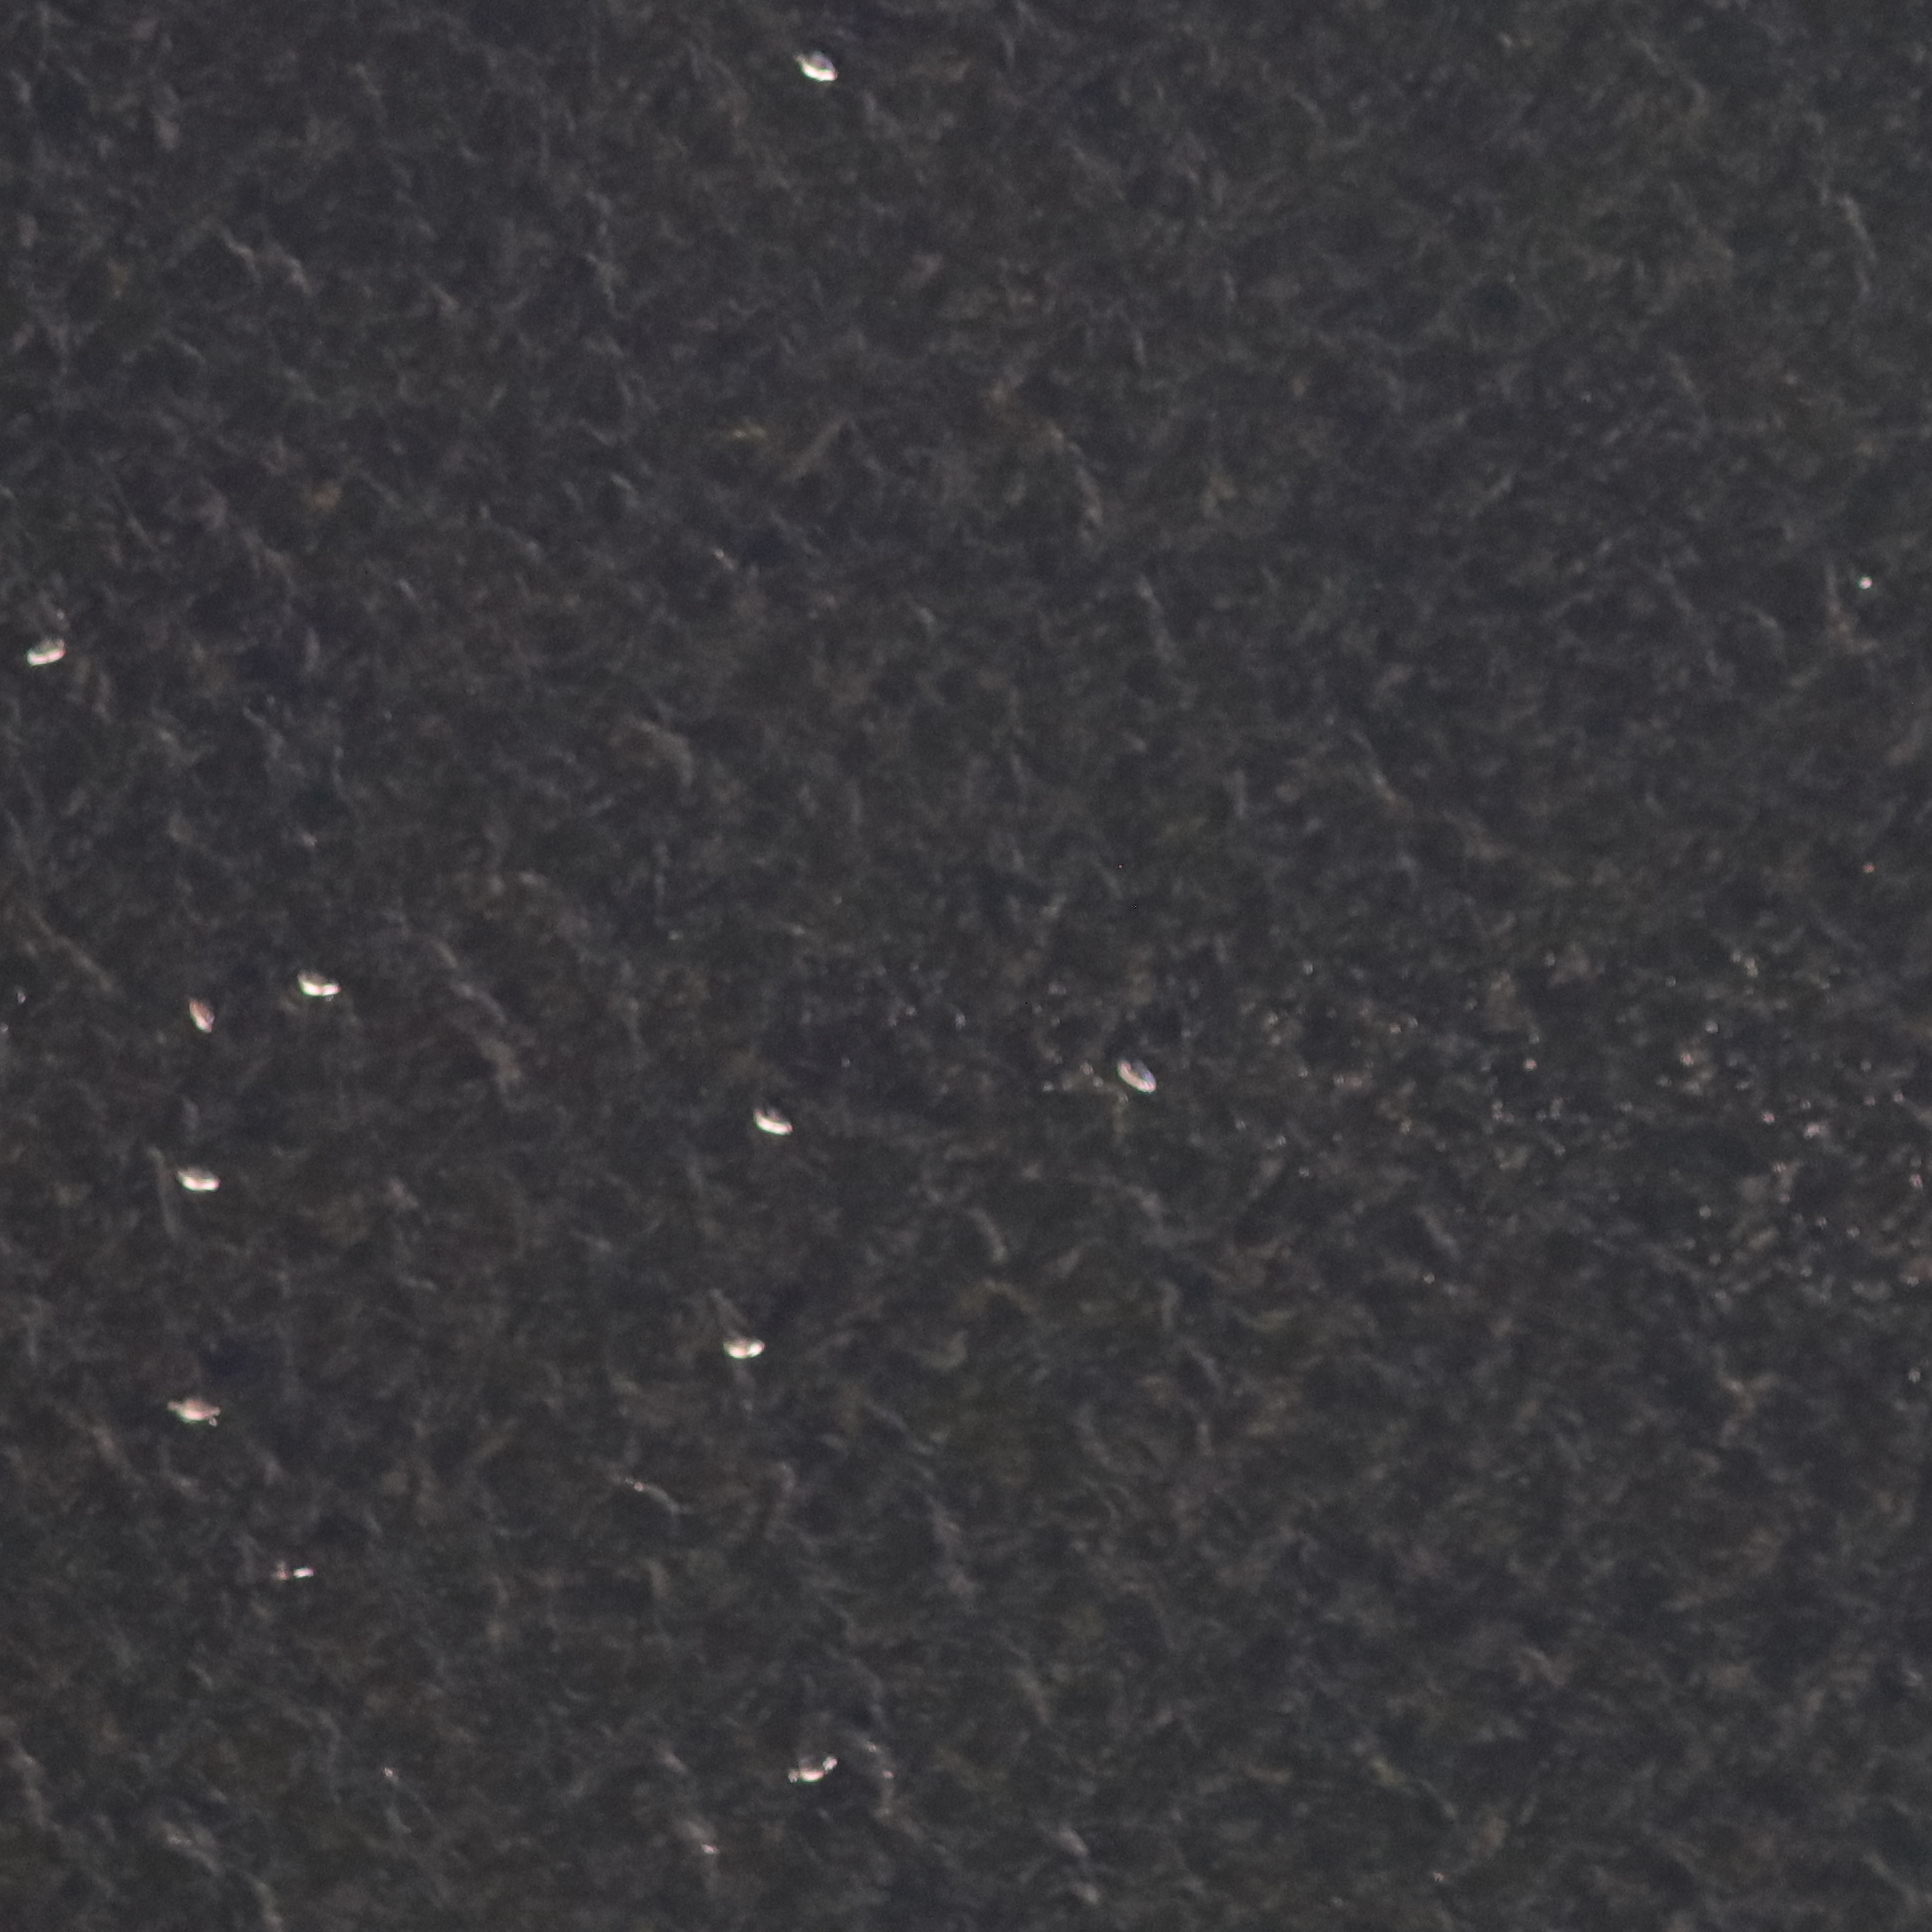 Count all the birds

11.